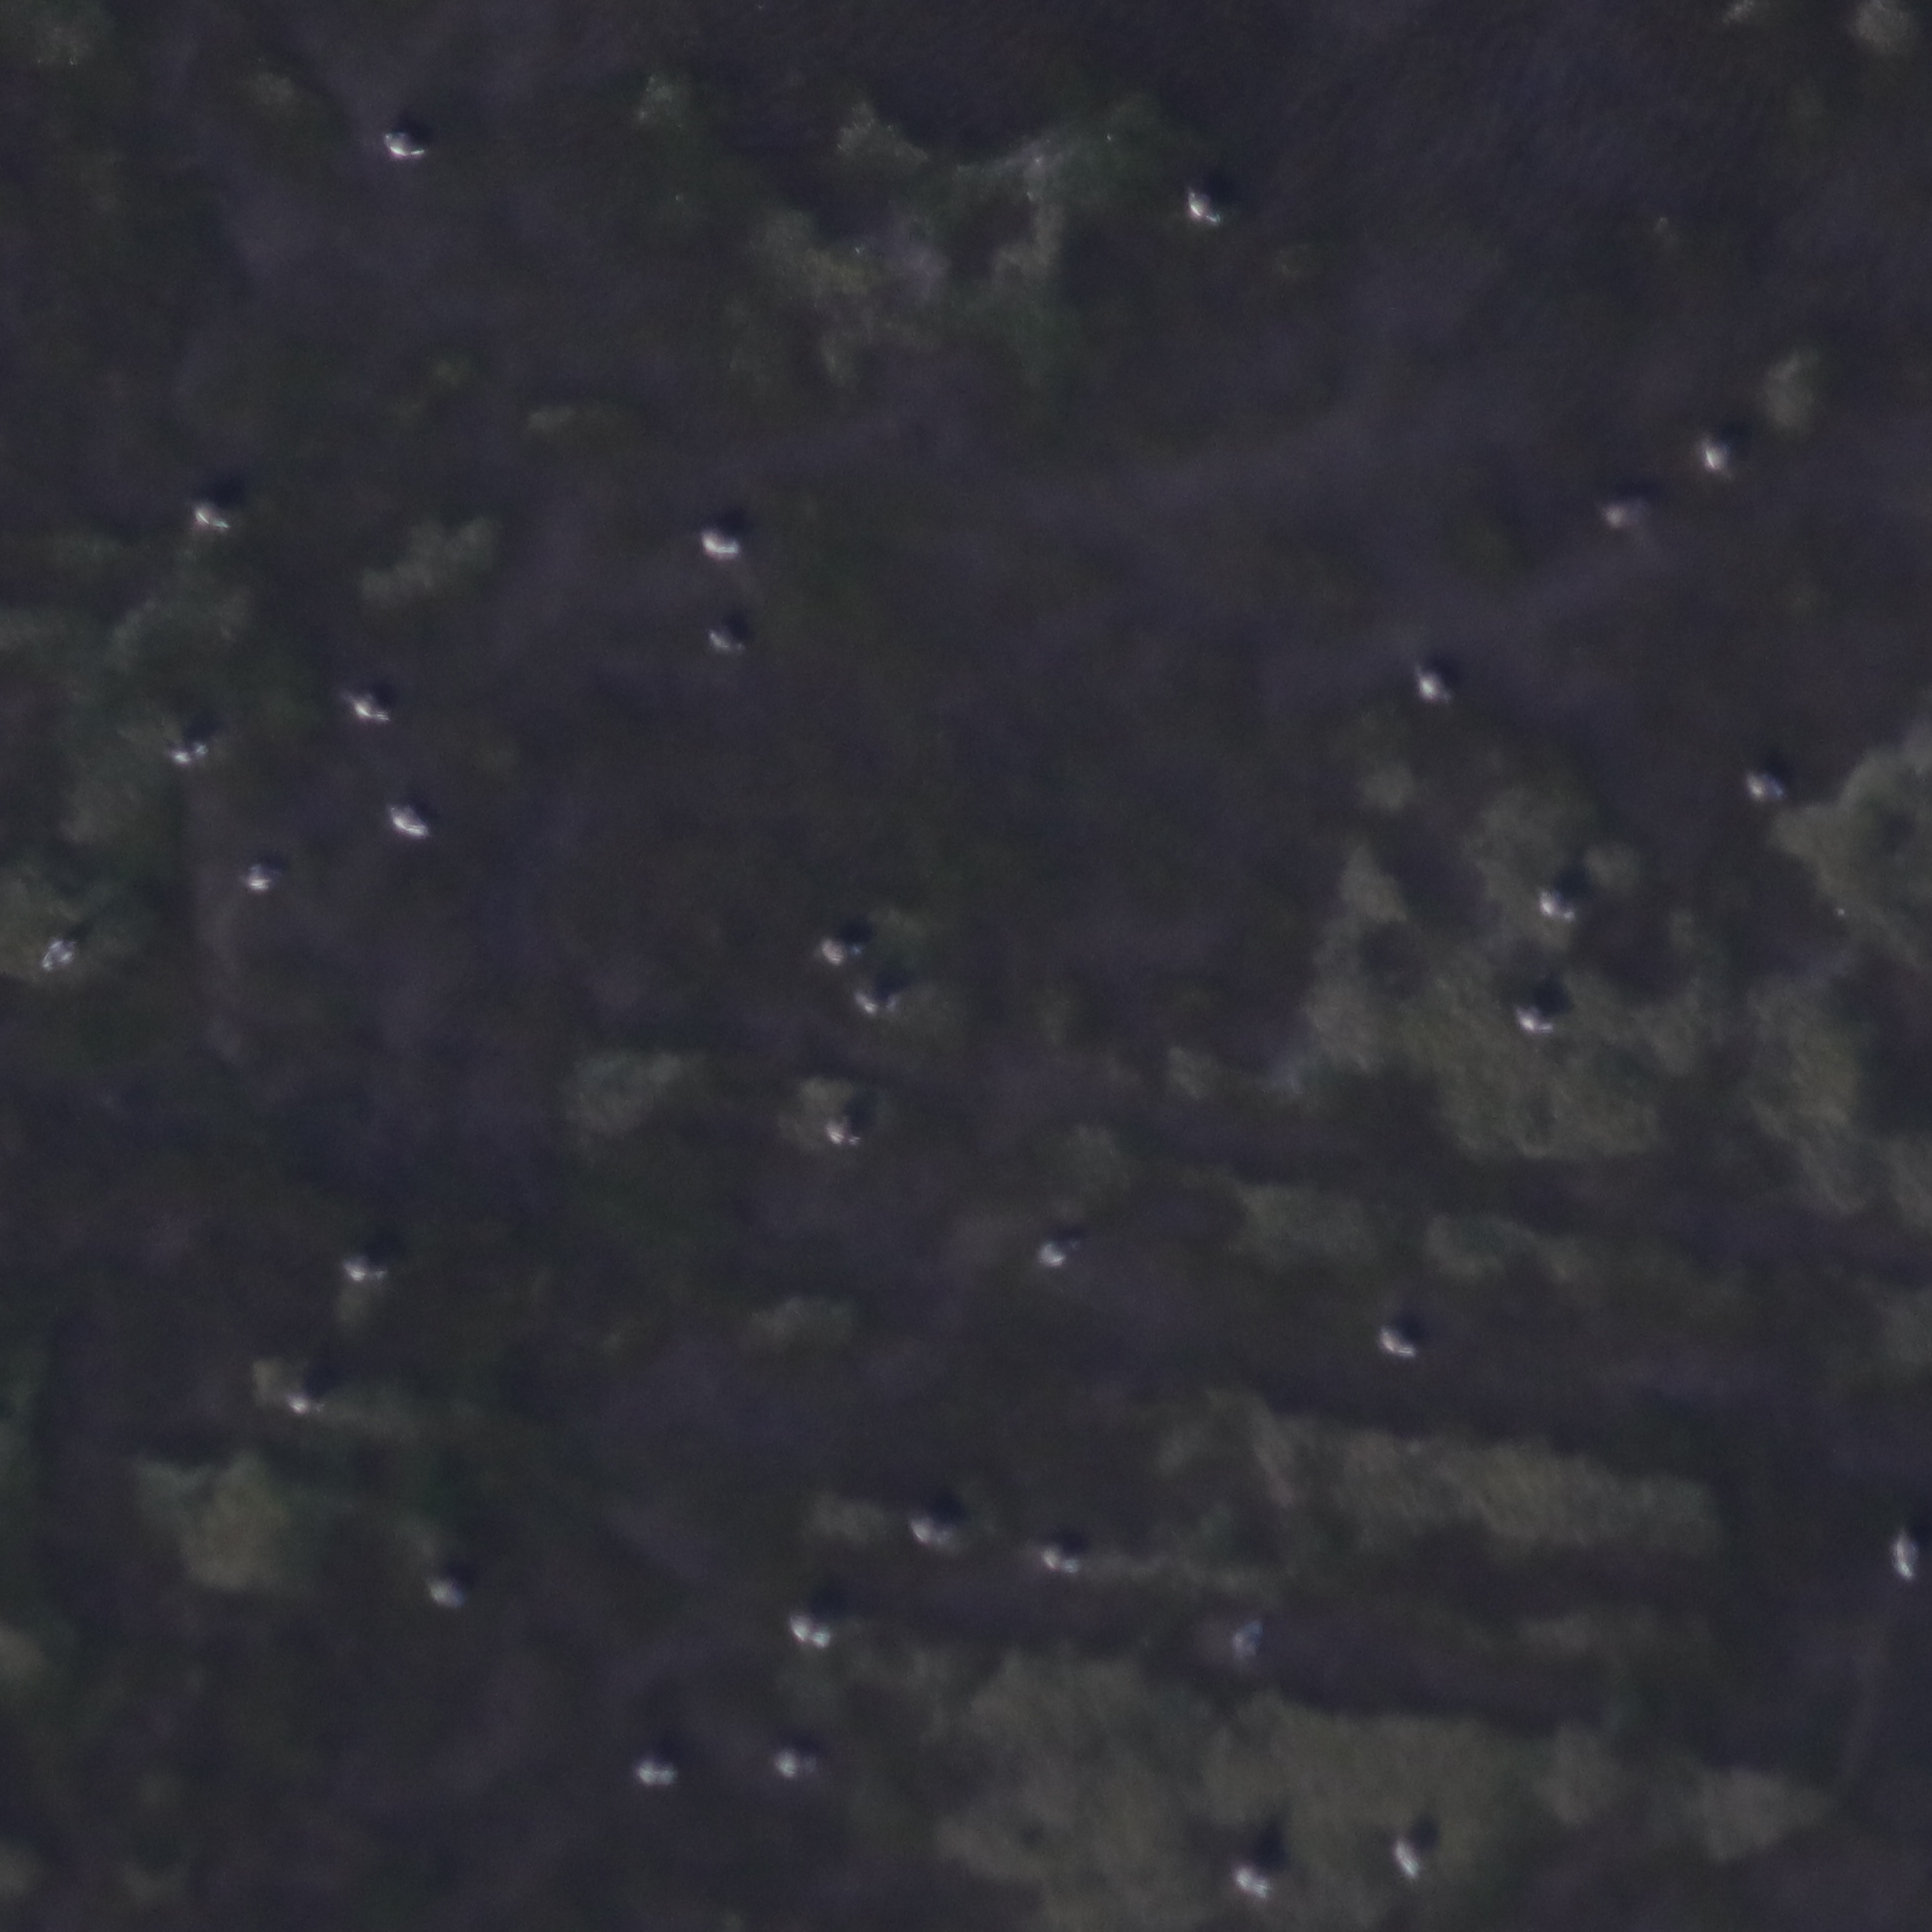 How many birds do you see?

33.